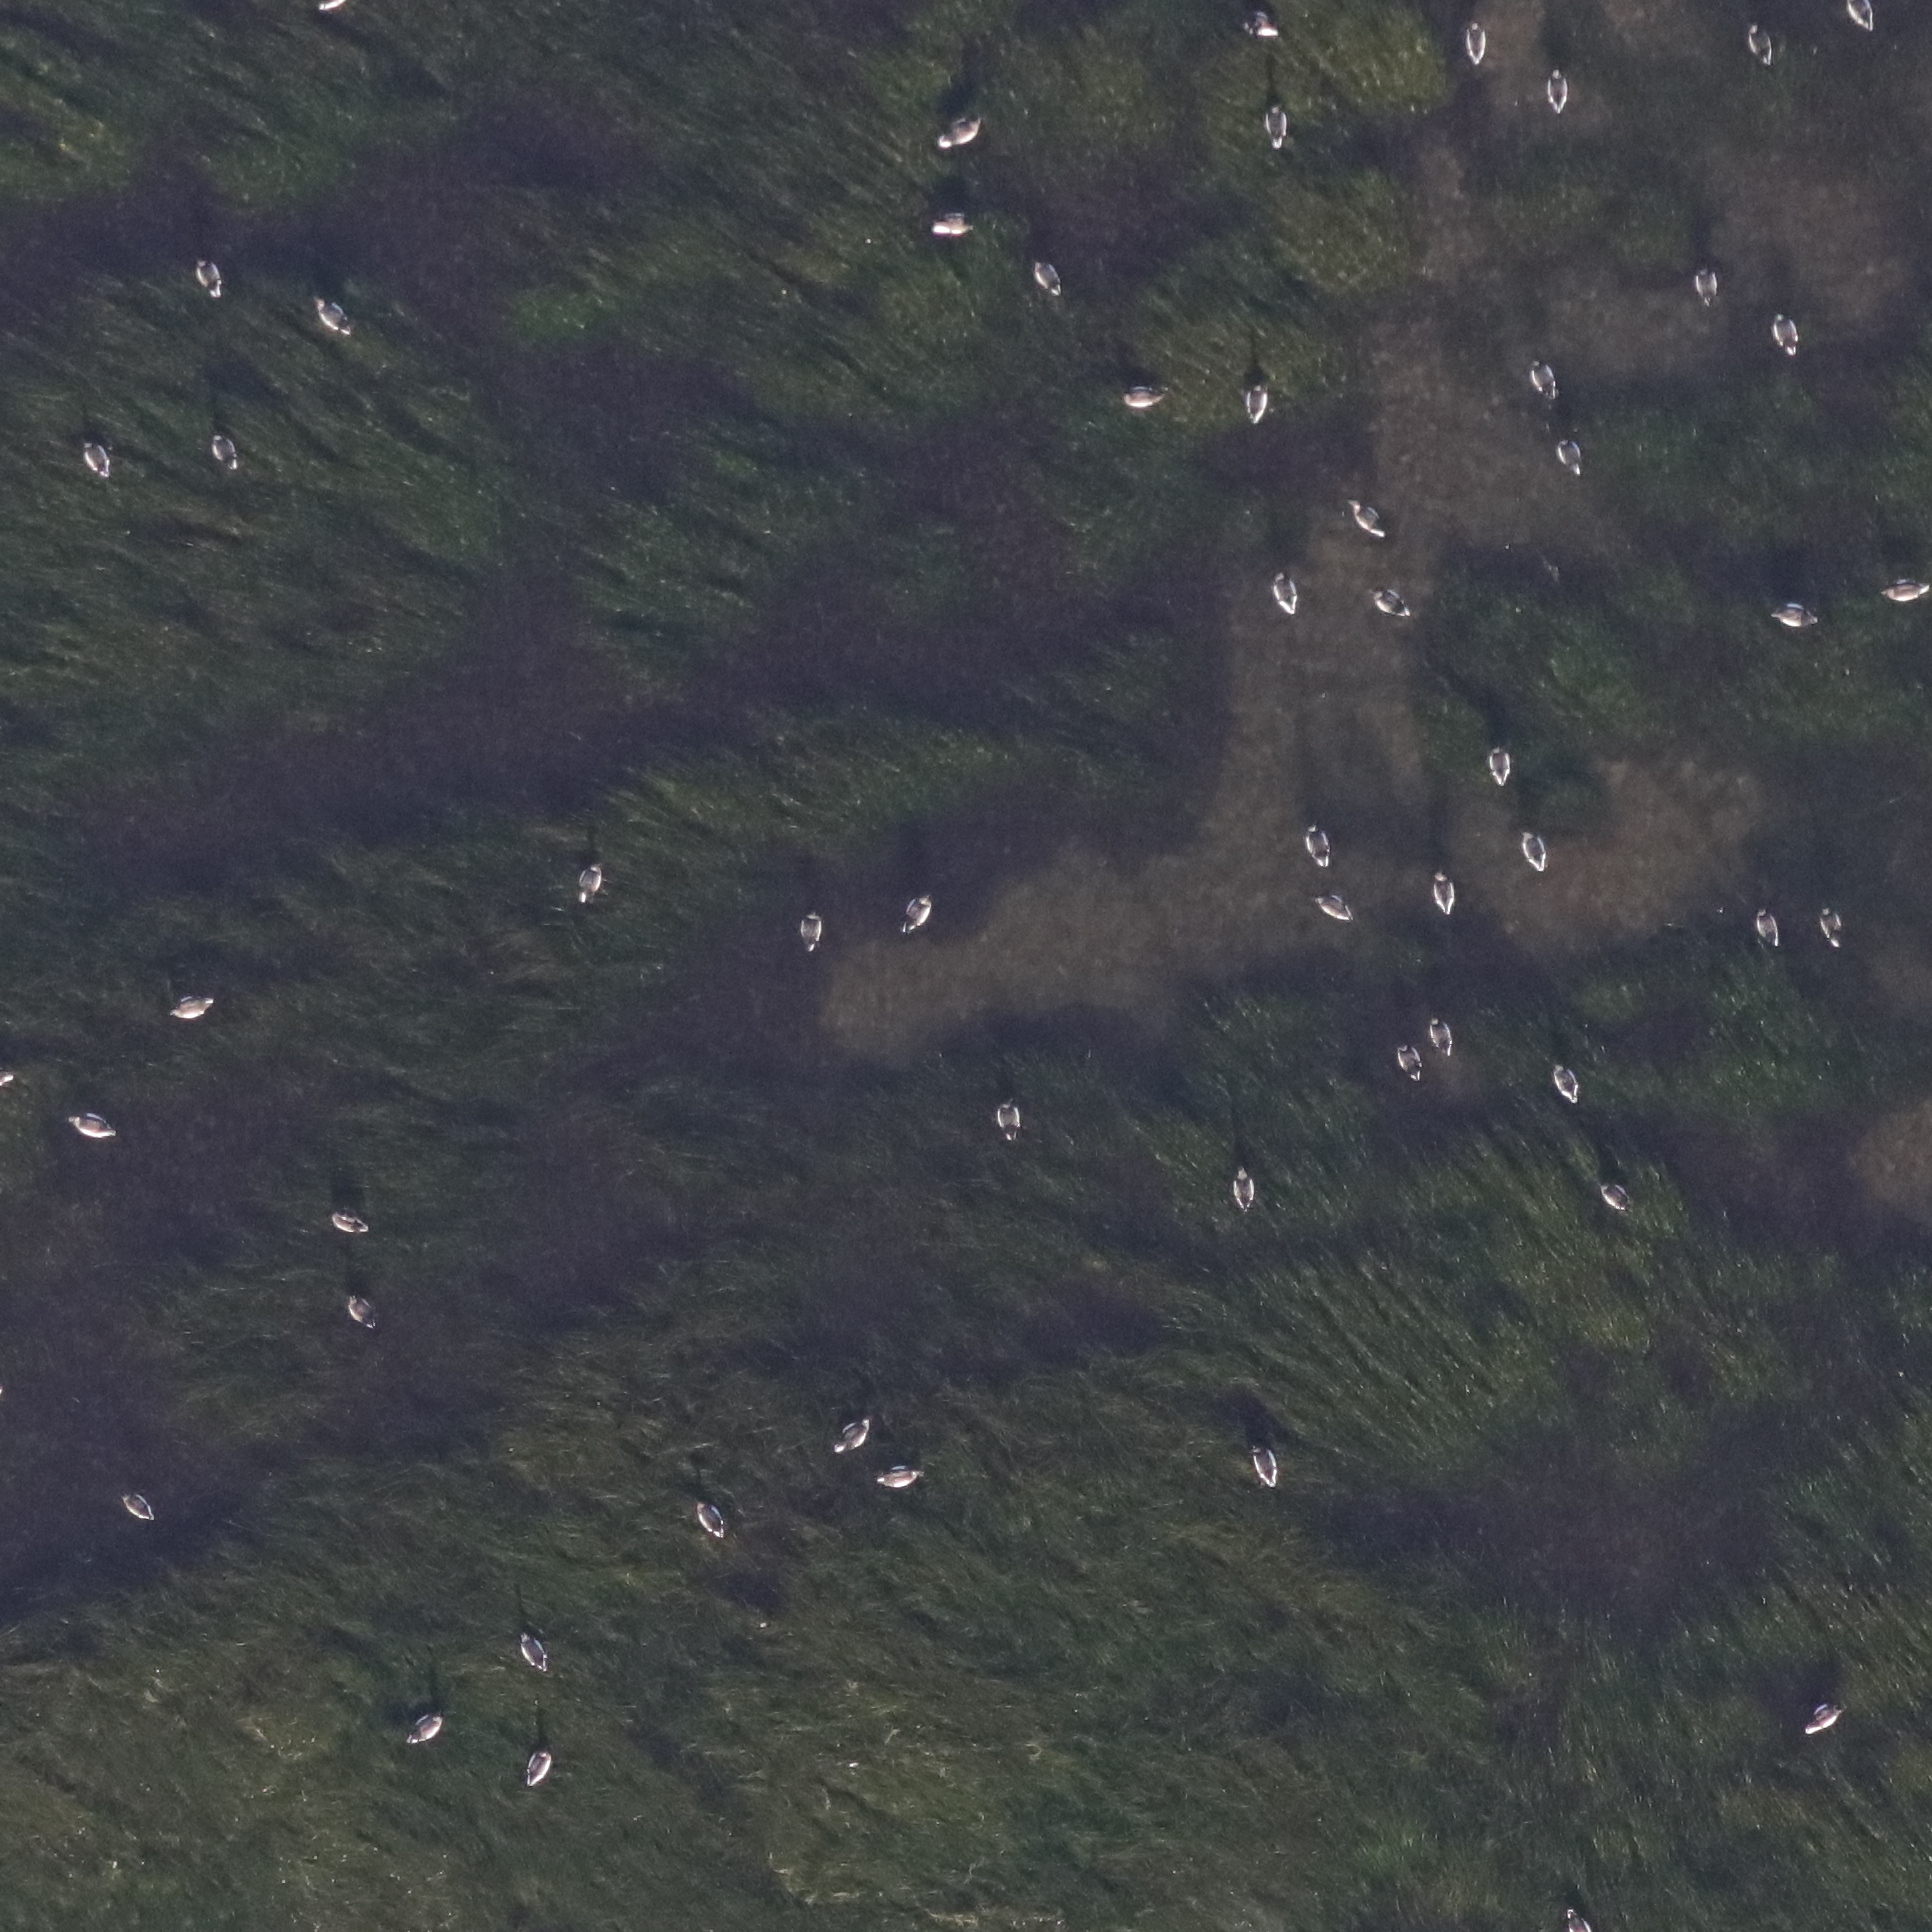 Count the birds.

54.